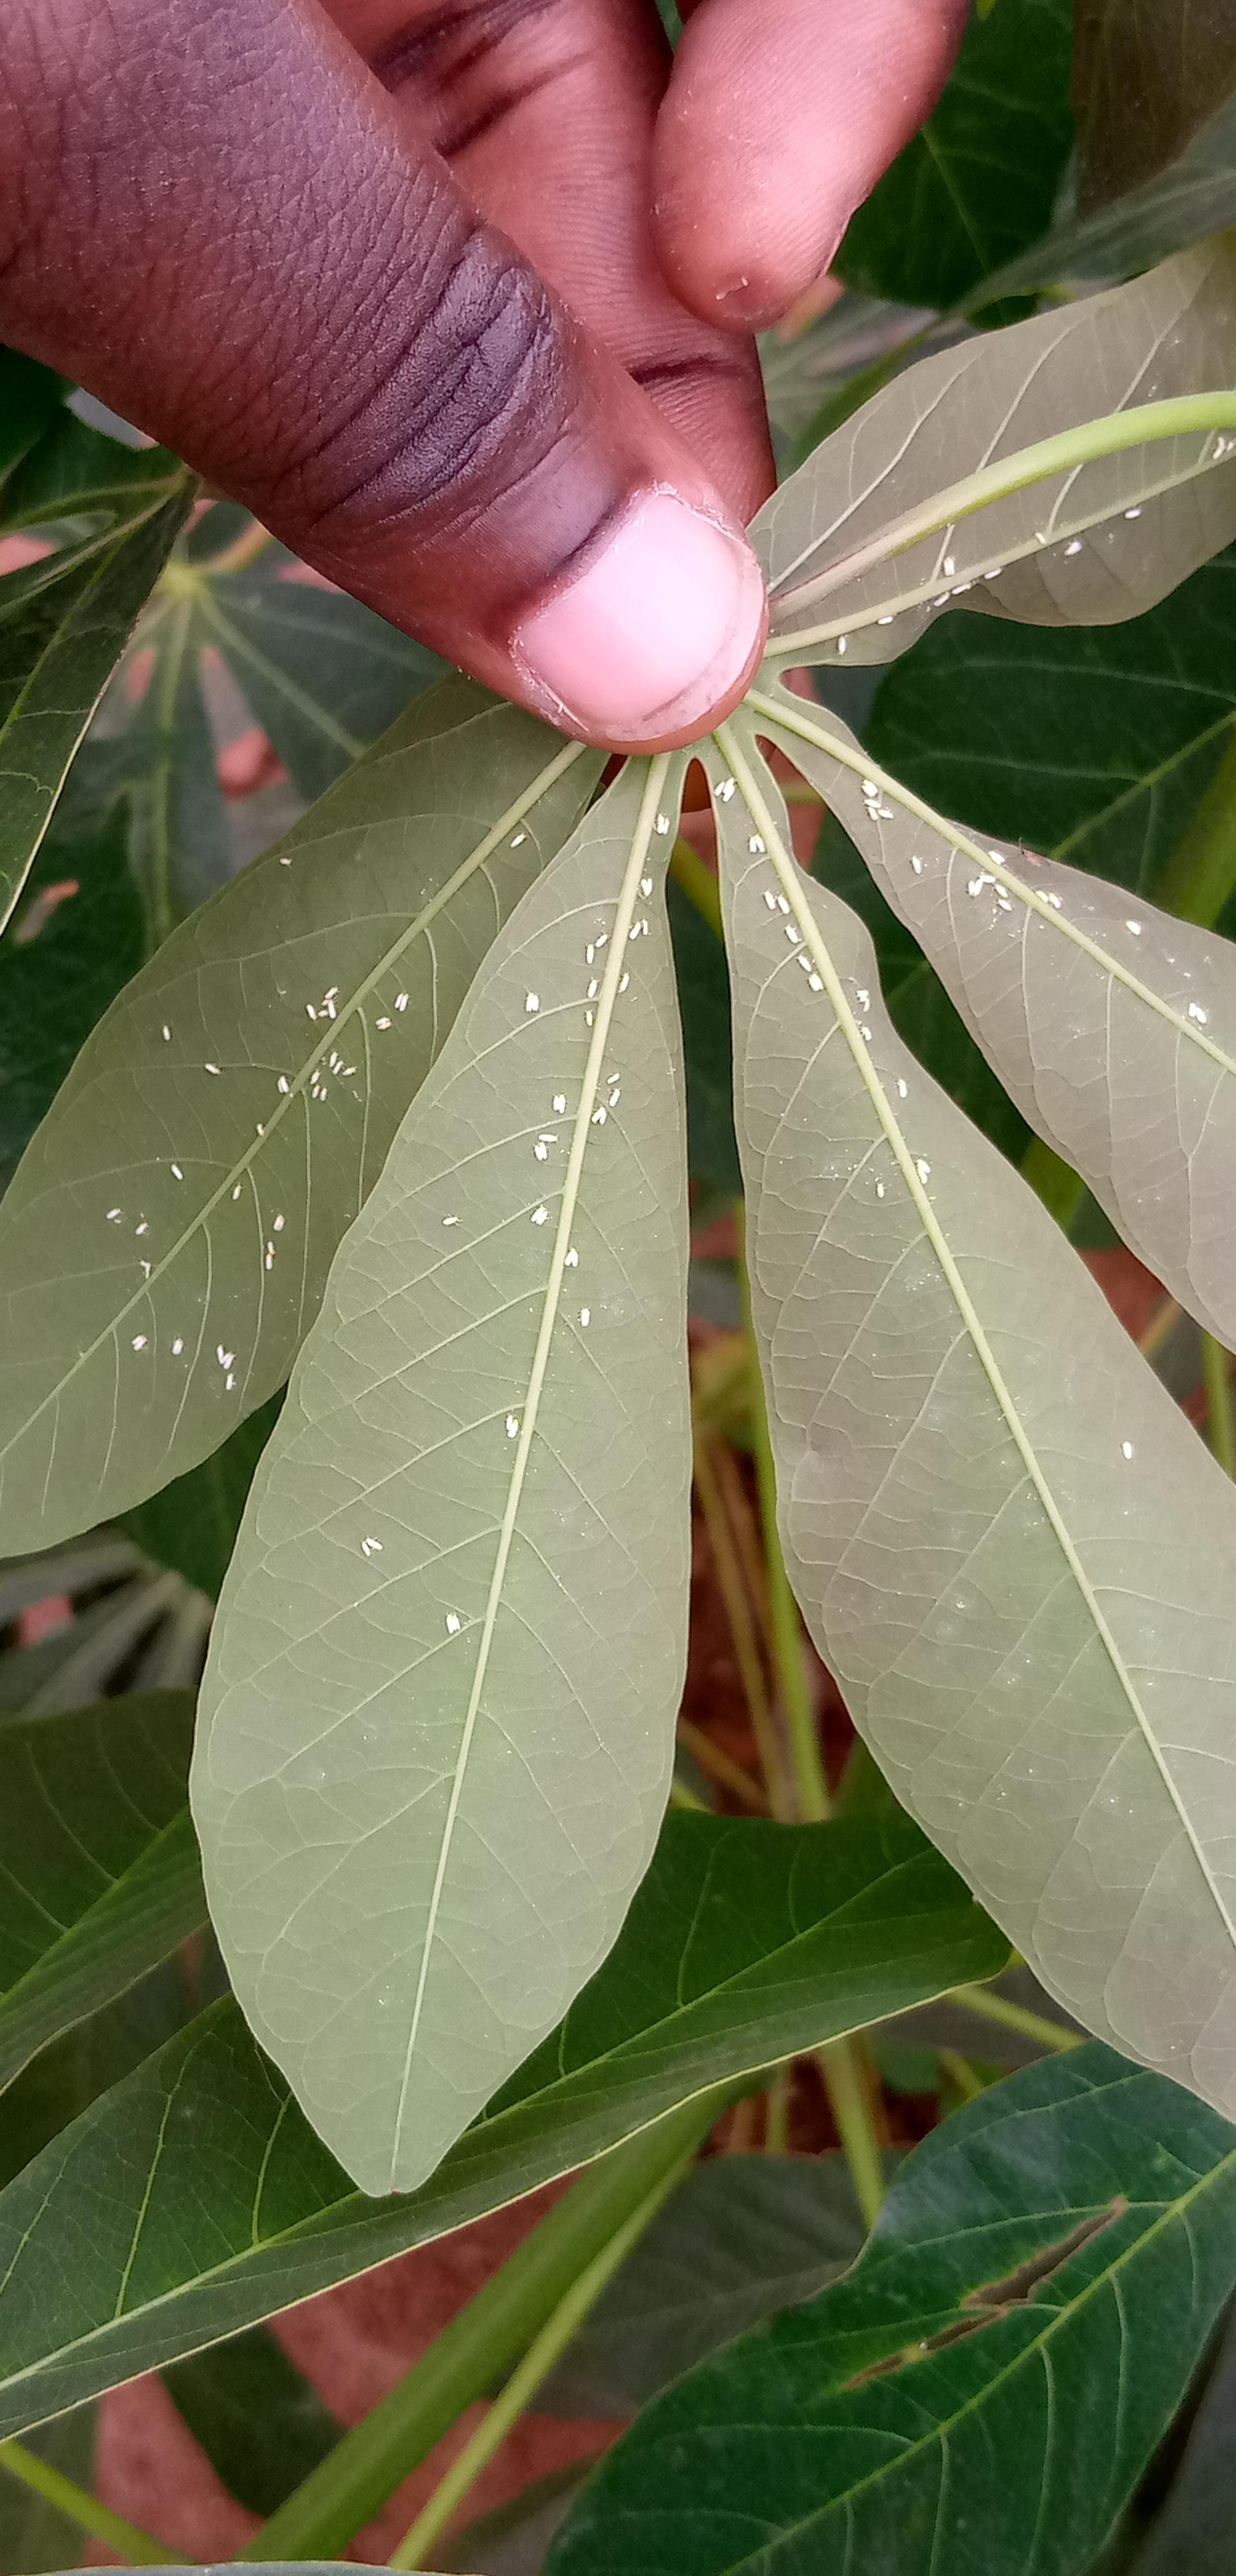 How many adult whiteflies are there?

117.